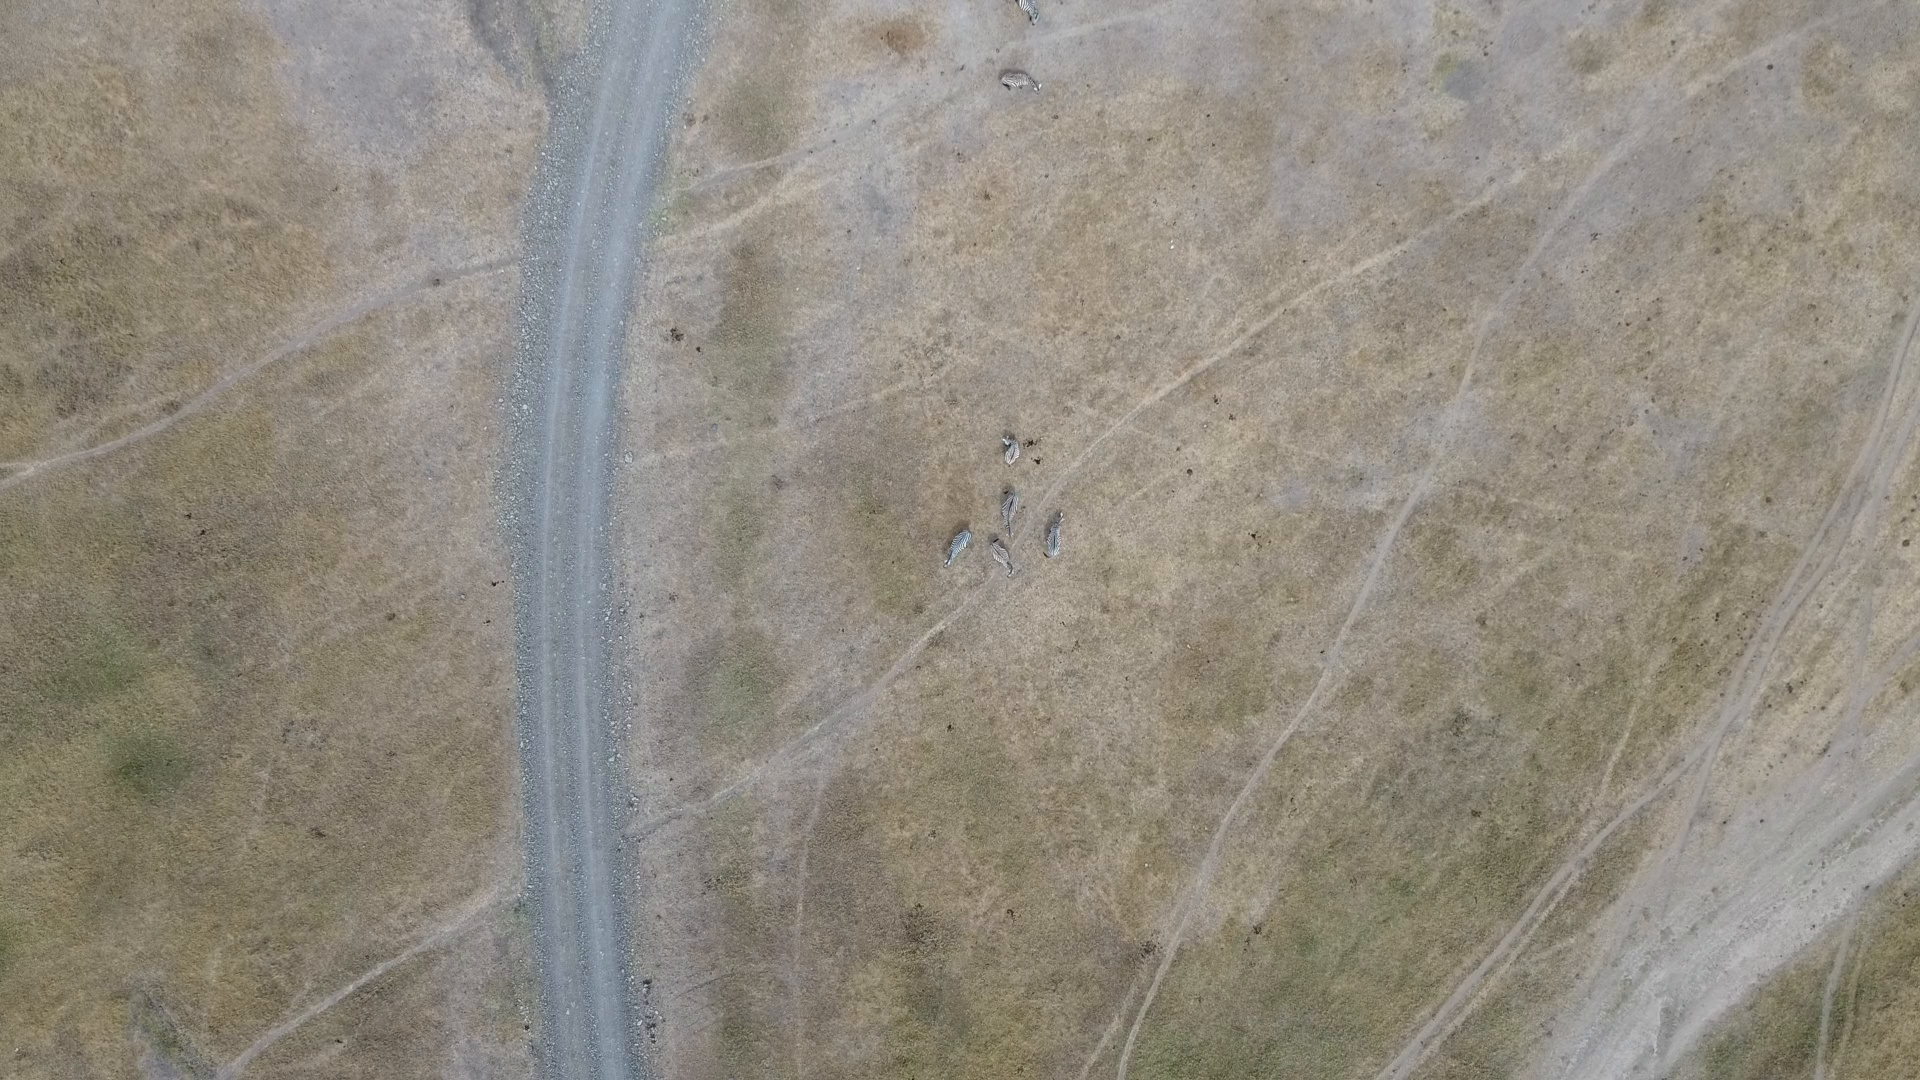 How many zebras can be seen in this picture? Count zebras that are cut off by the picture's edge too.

6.